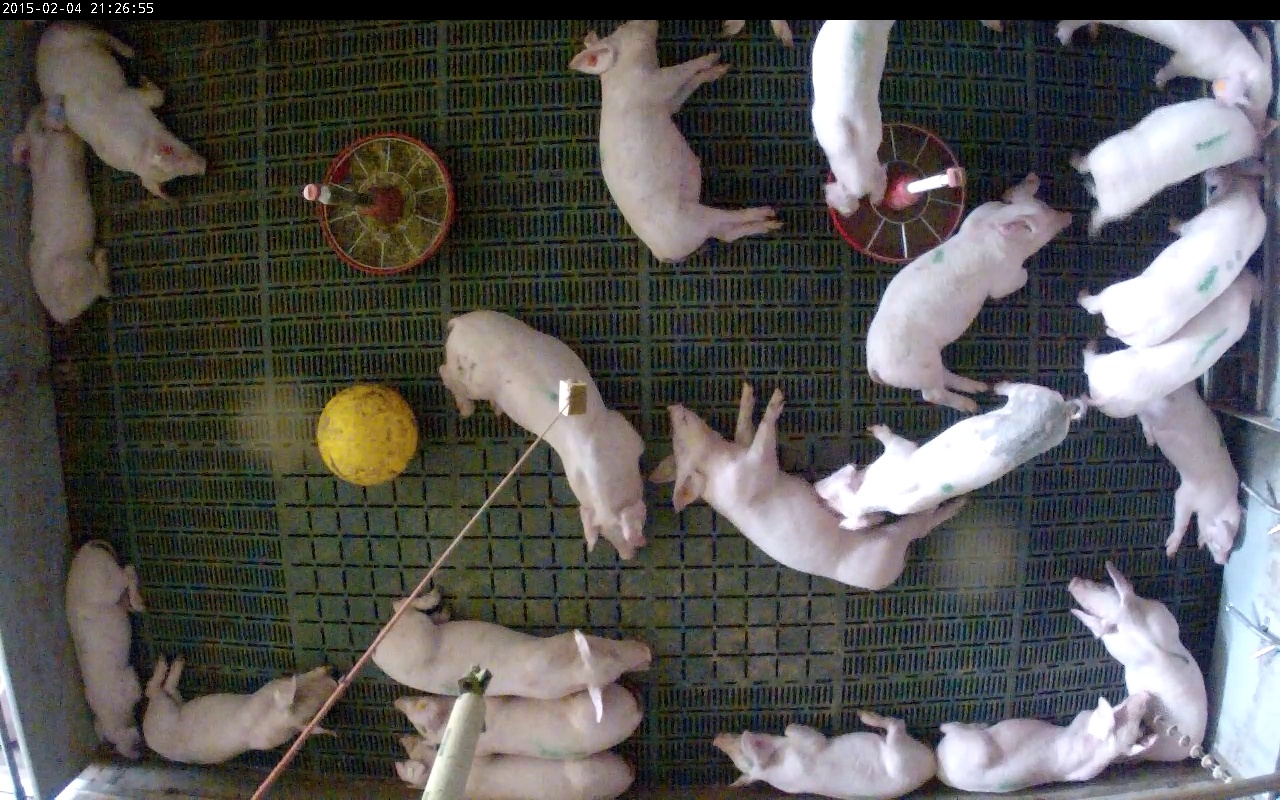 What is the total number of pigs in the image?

21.